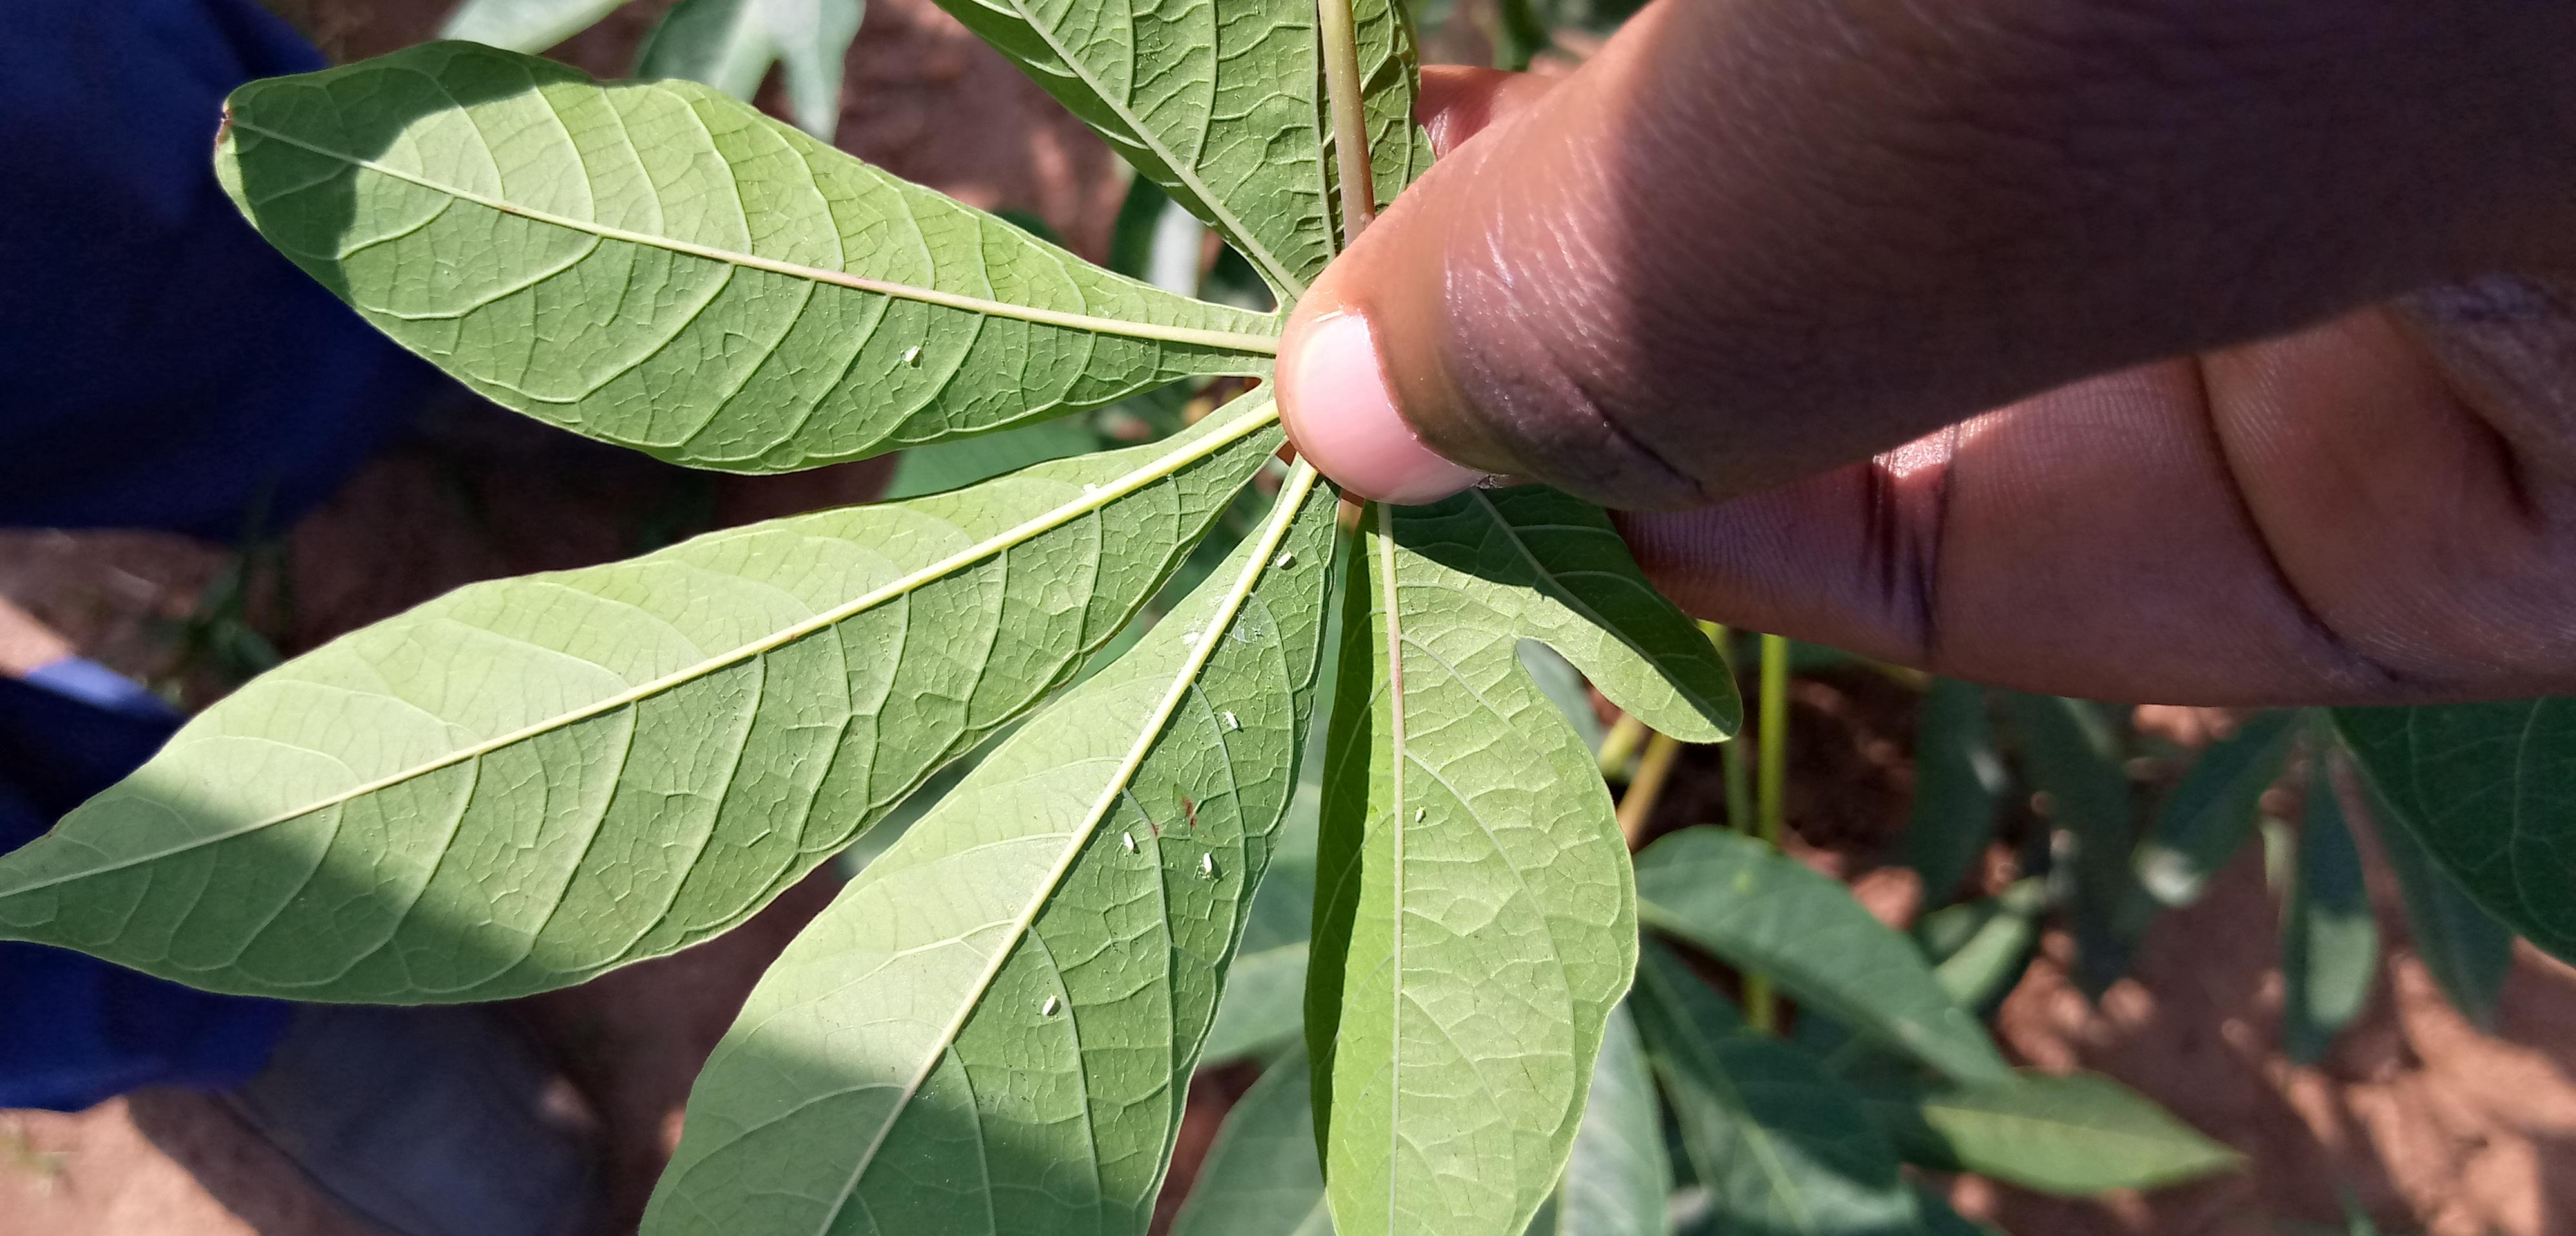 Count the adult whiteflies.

9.